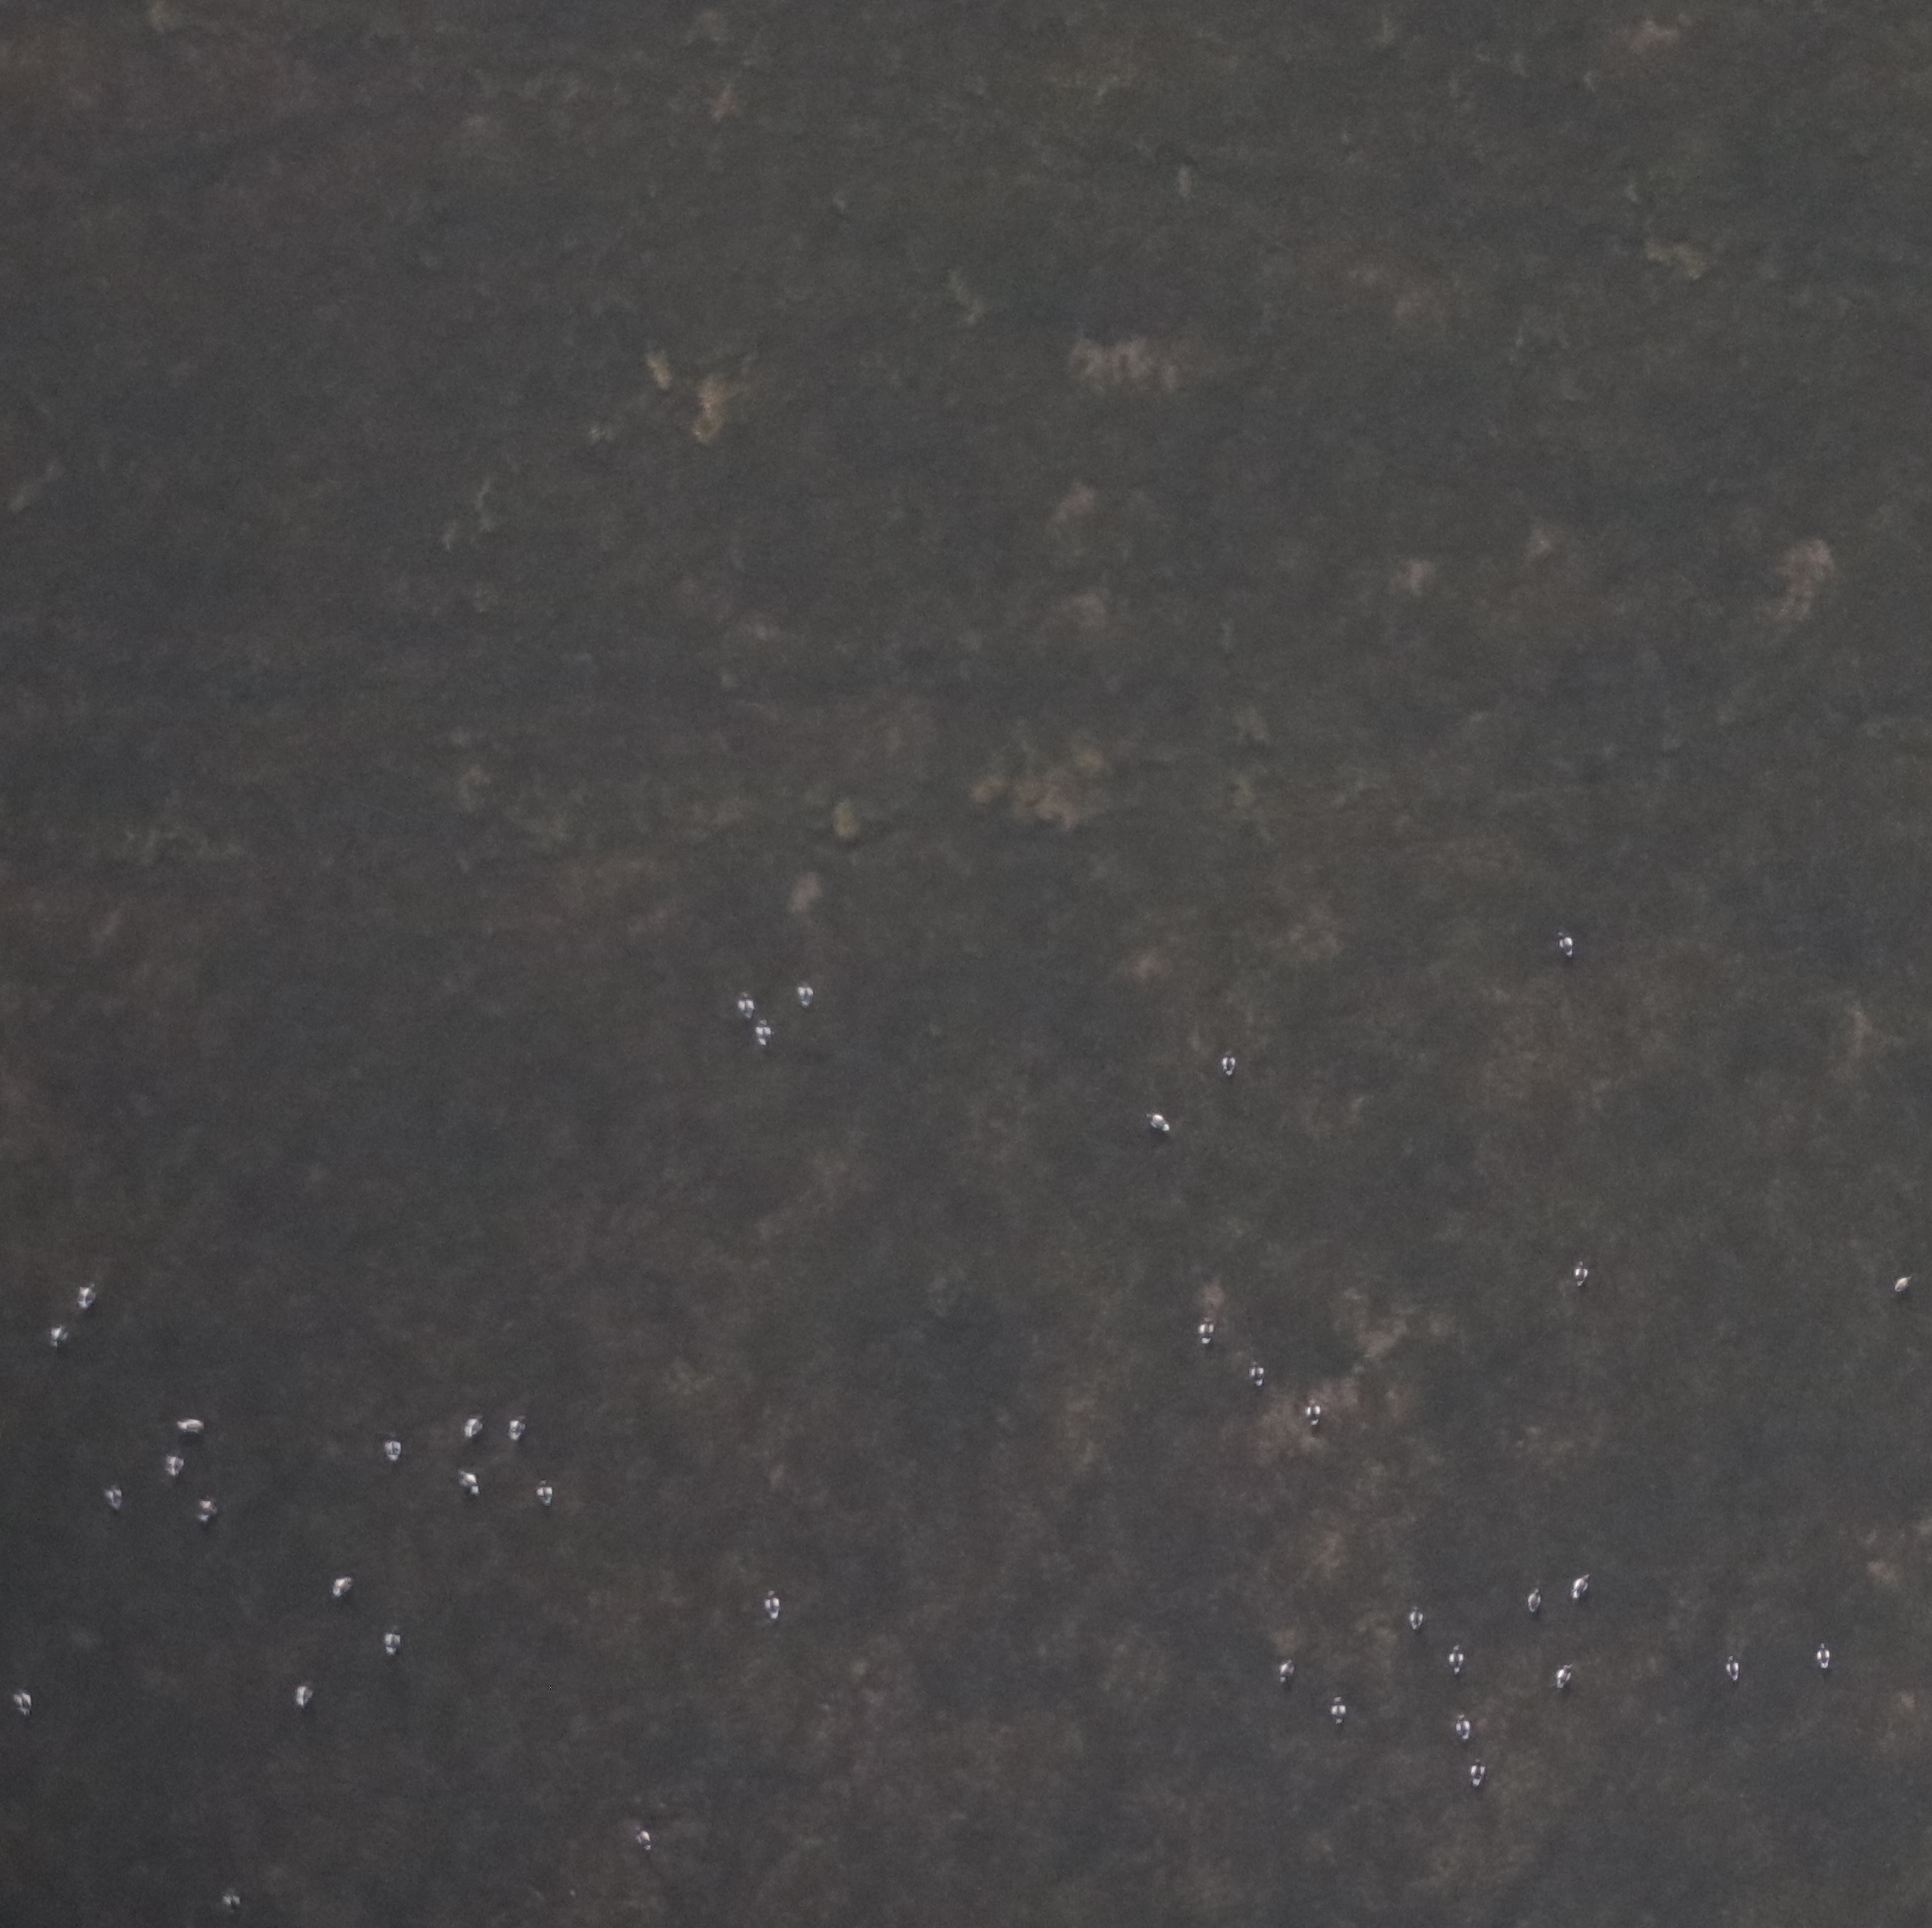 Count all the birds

40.